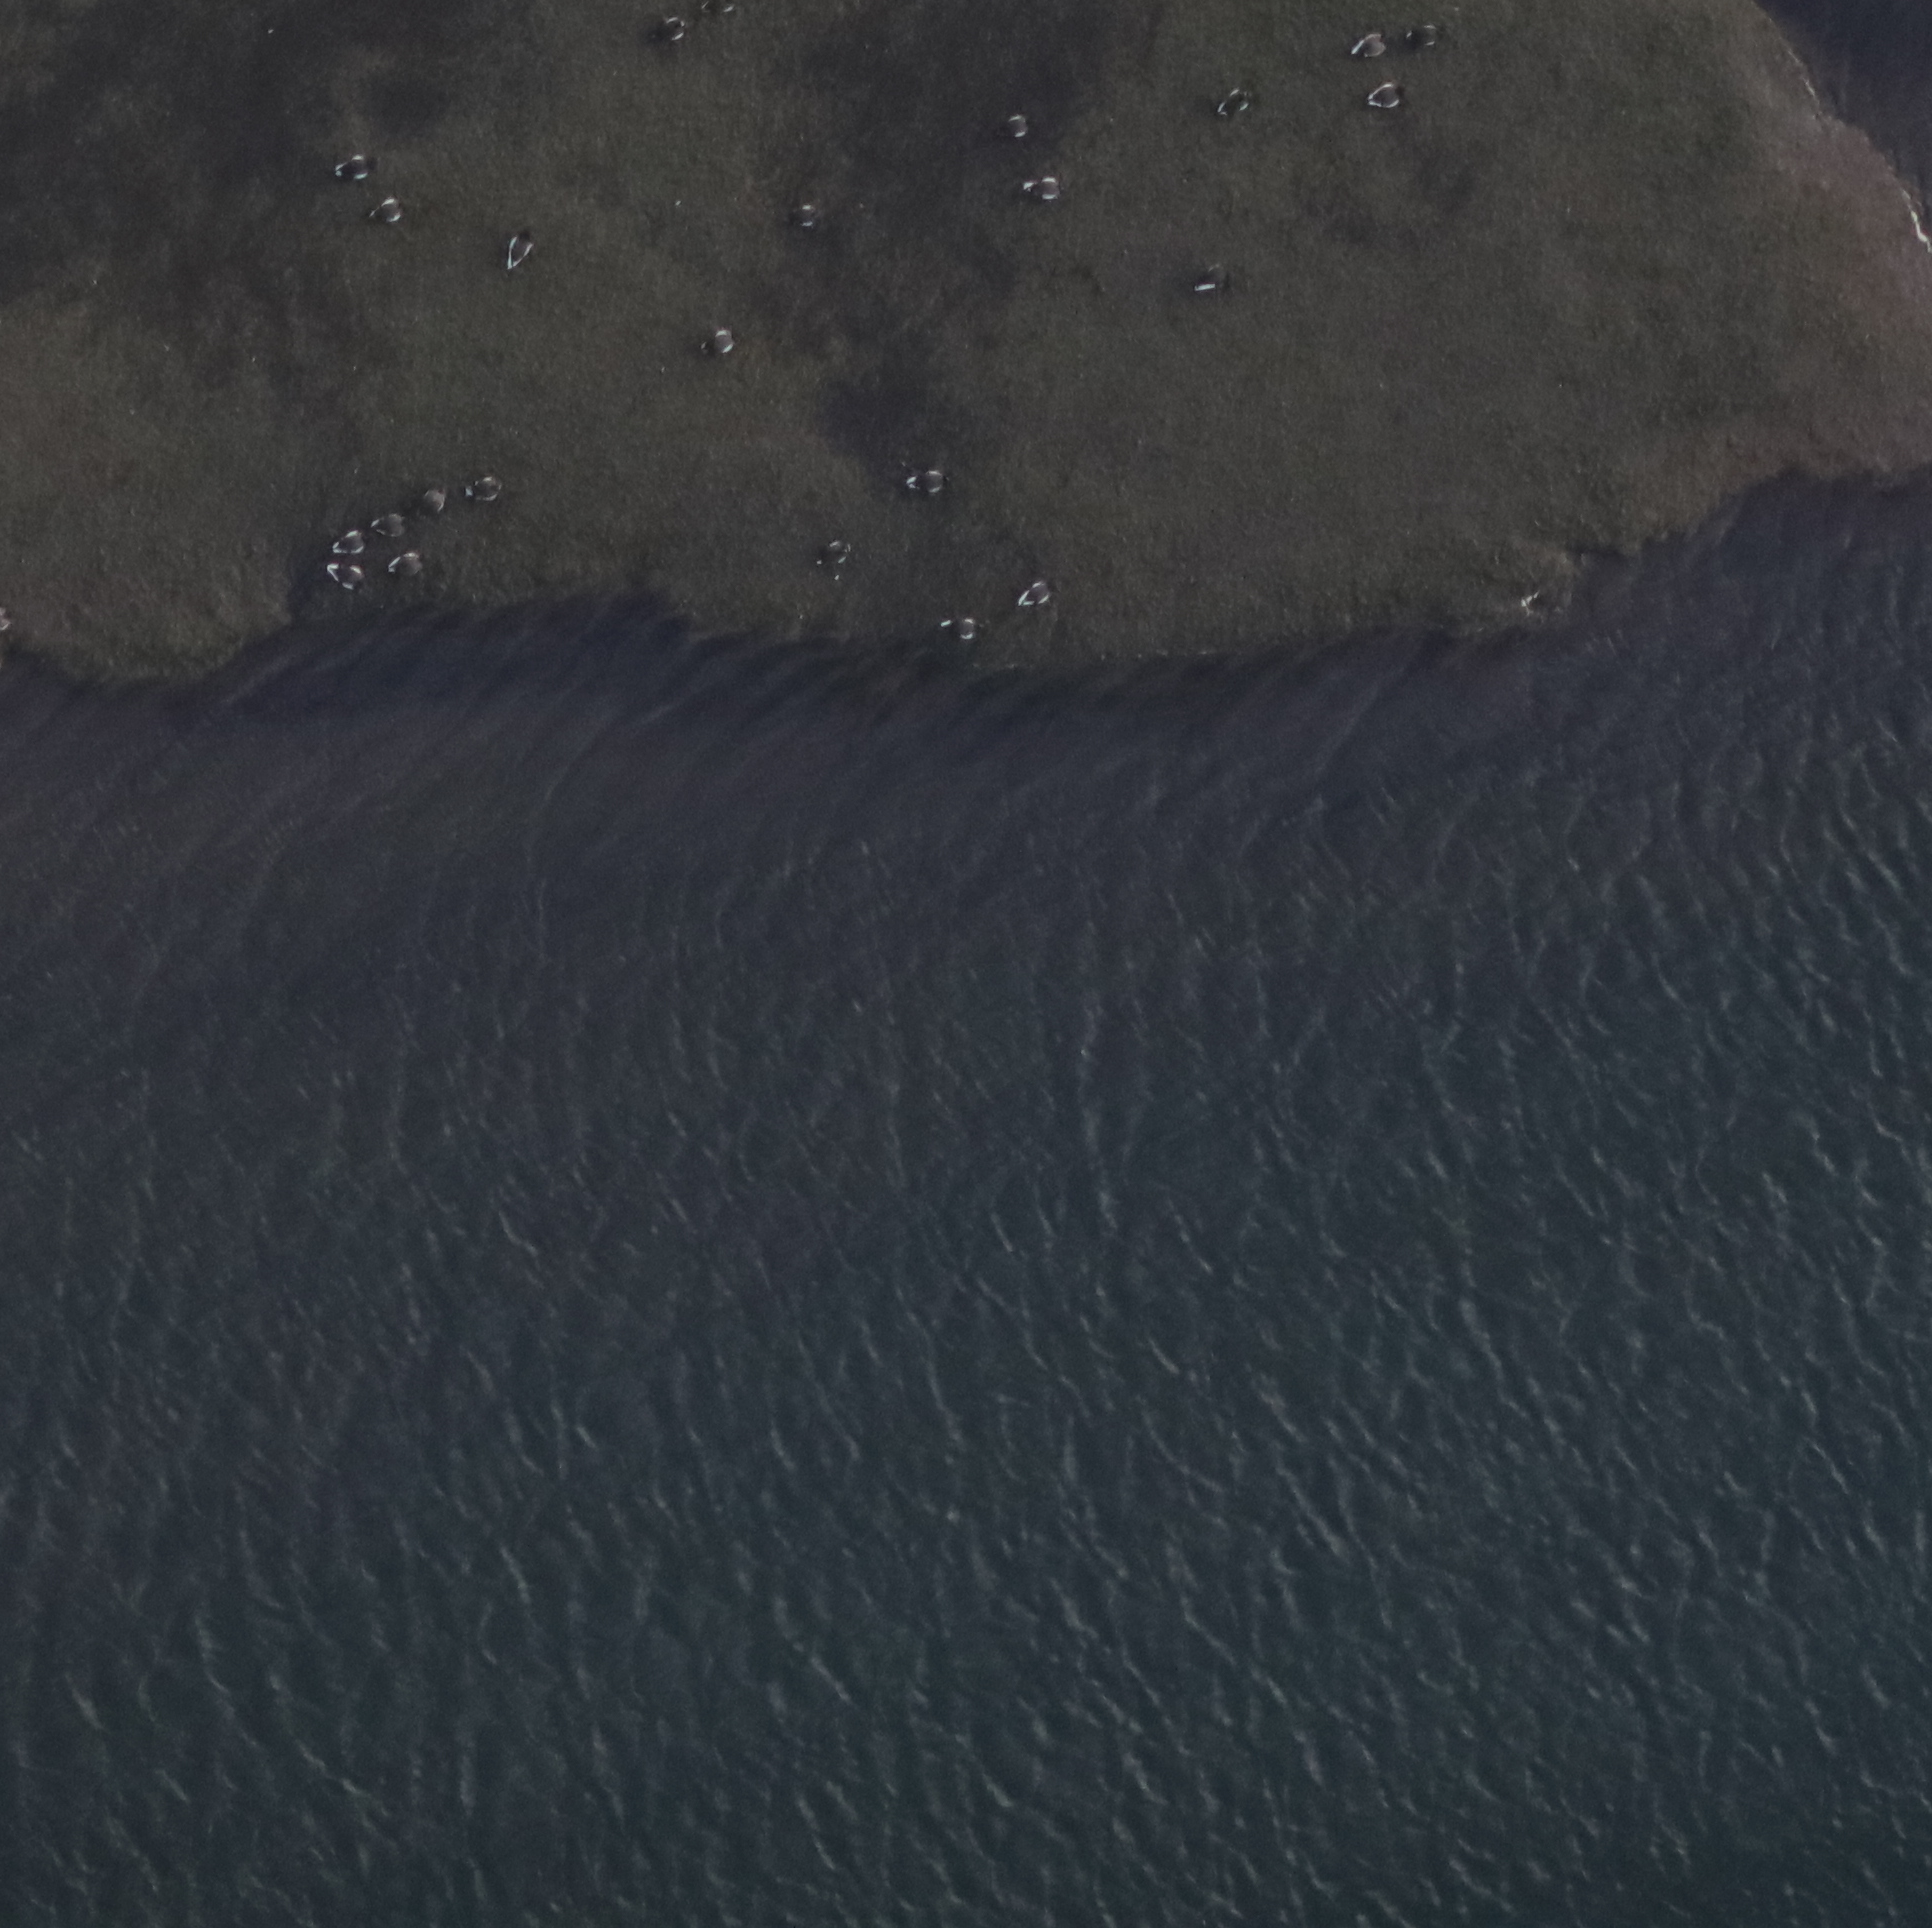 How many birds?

24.